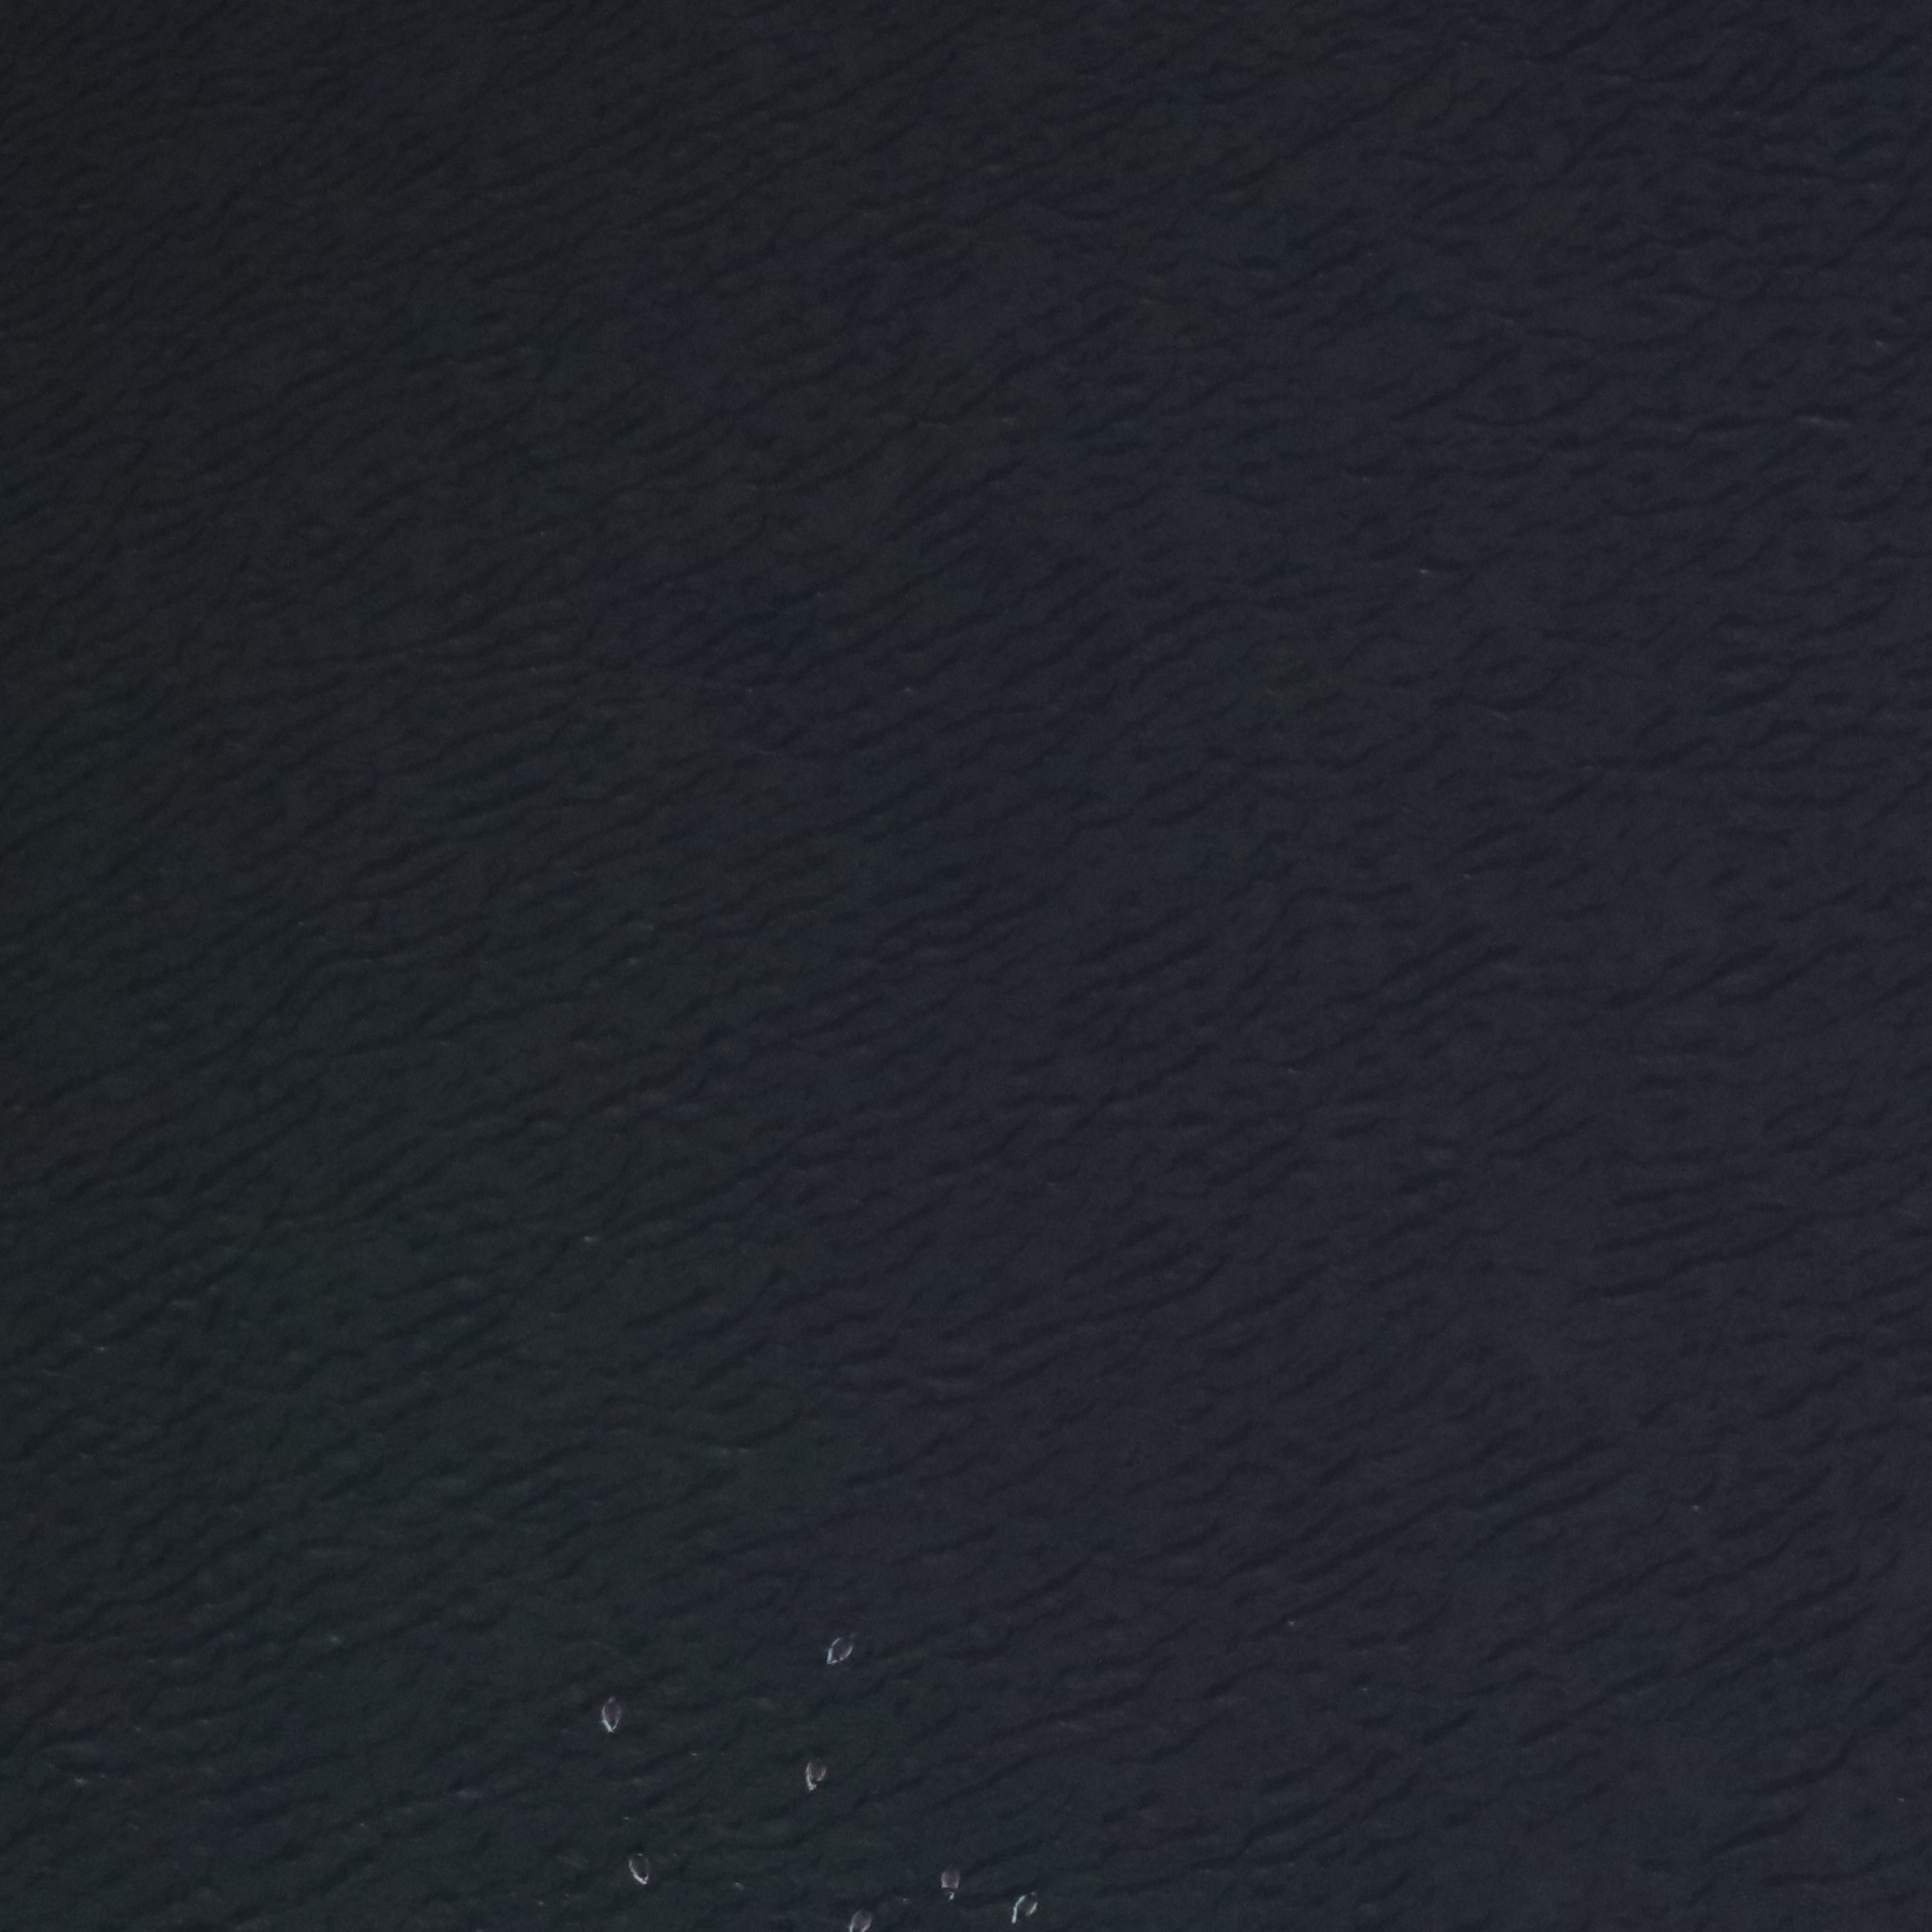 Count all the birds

7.